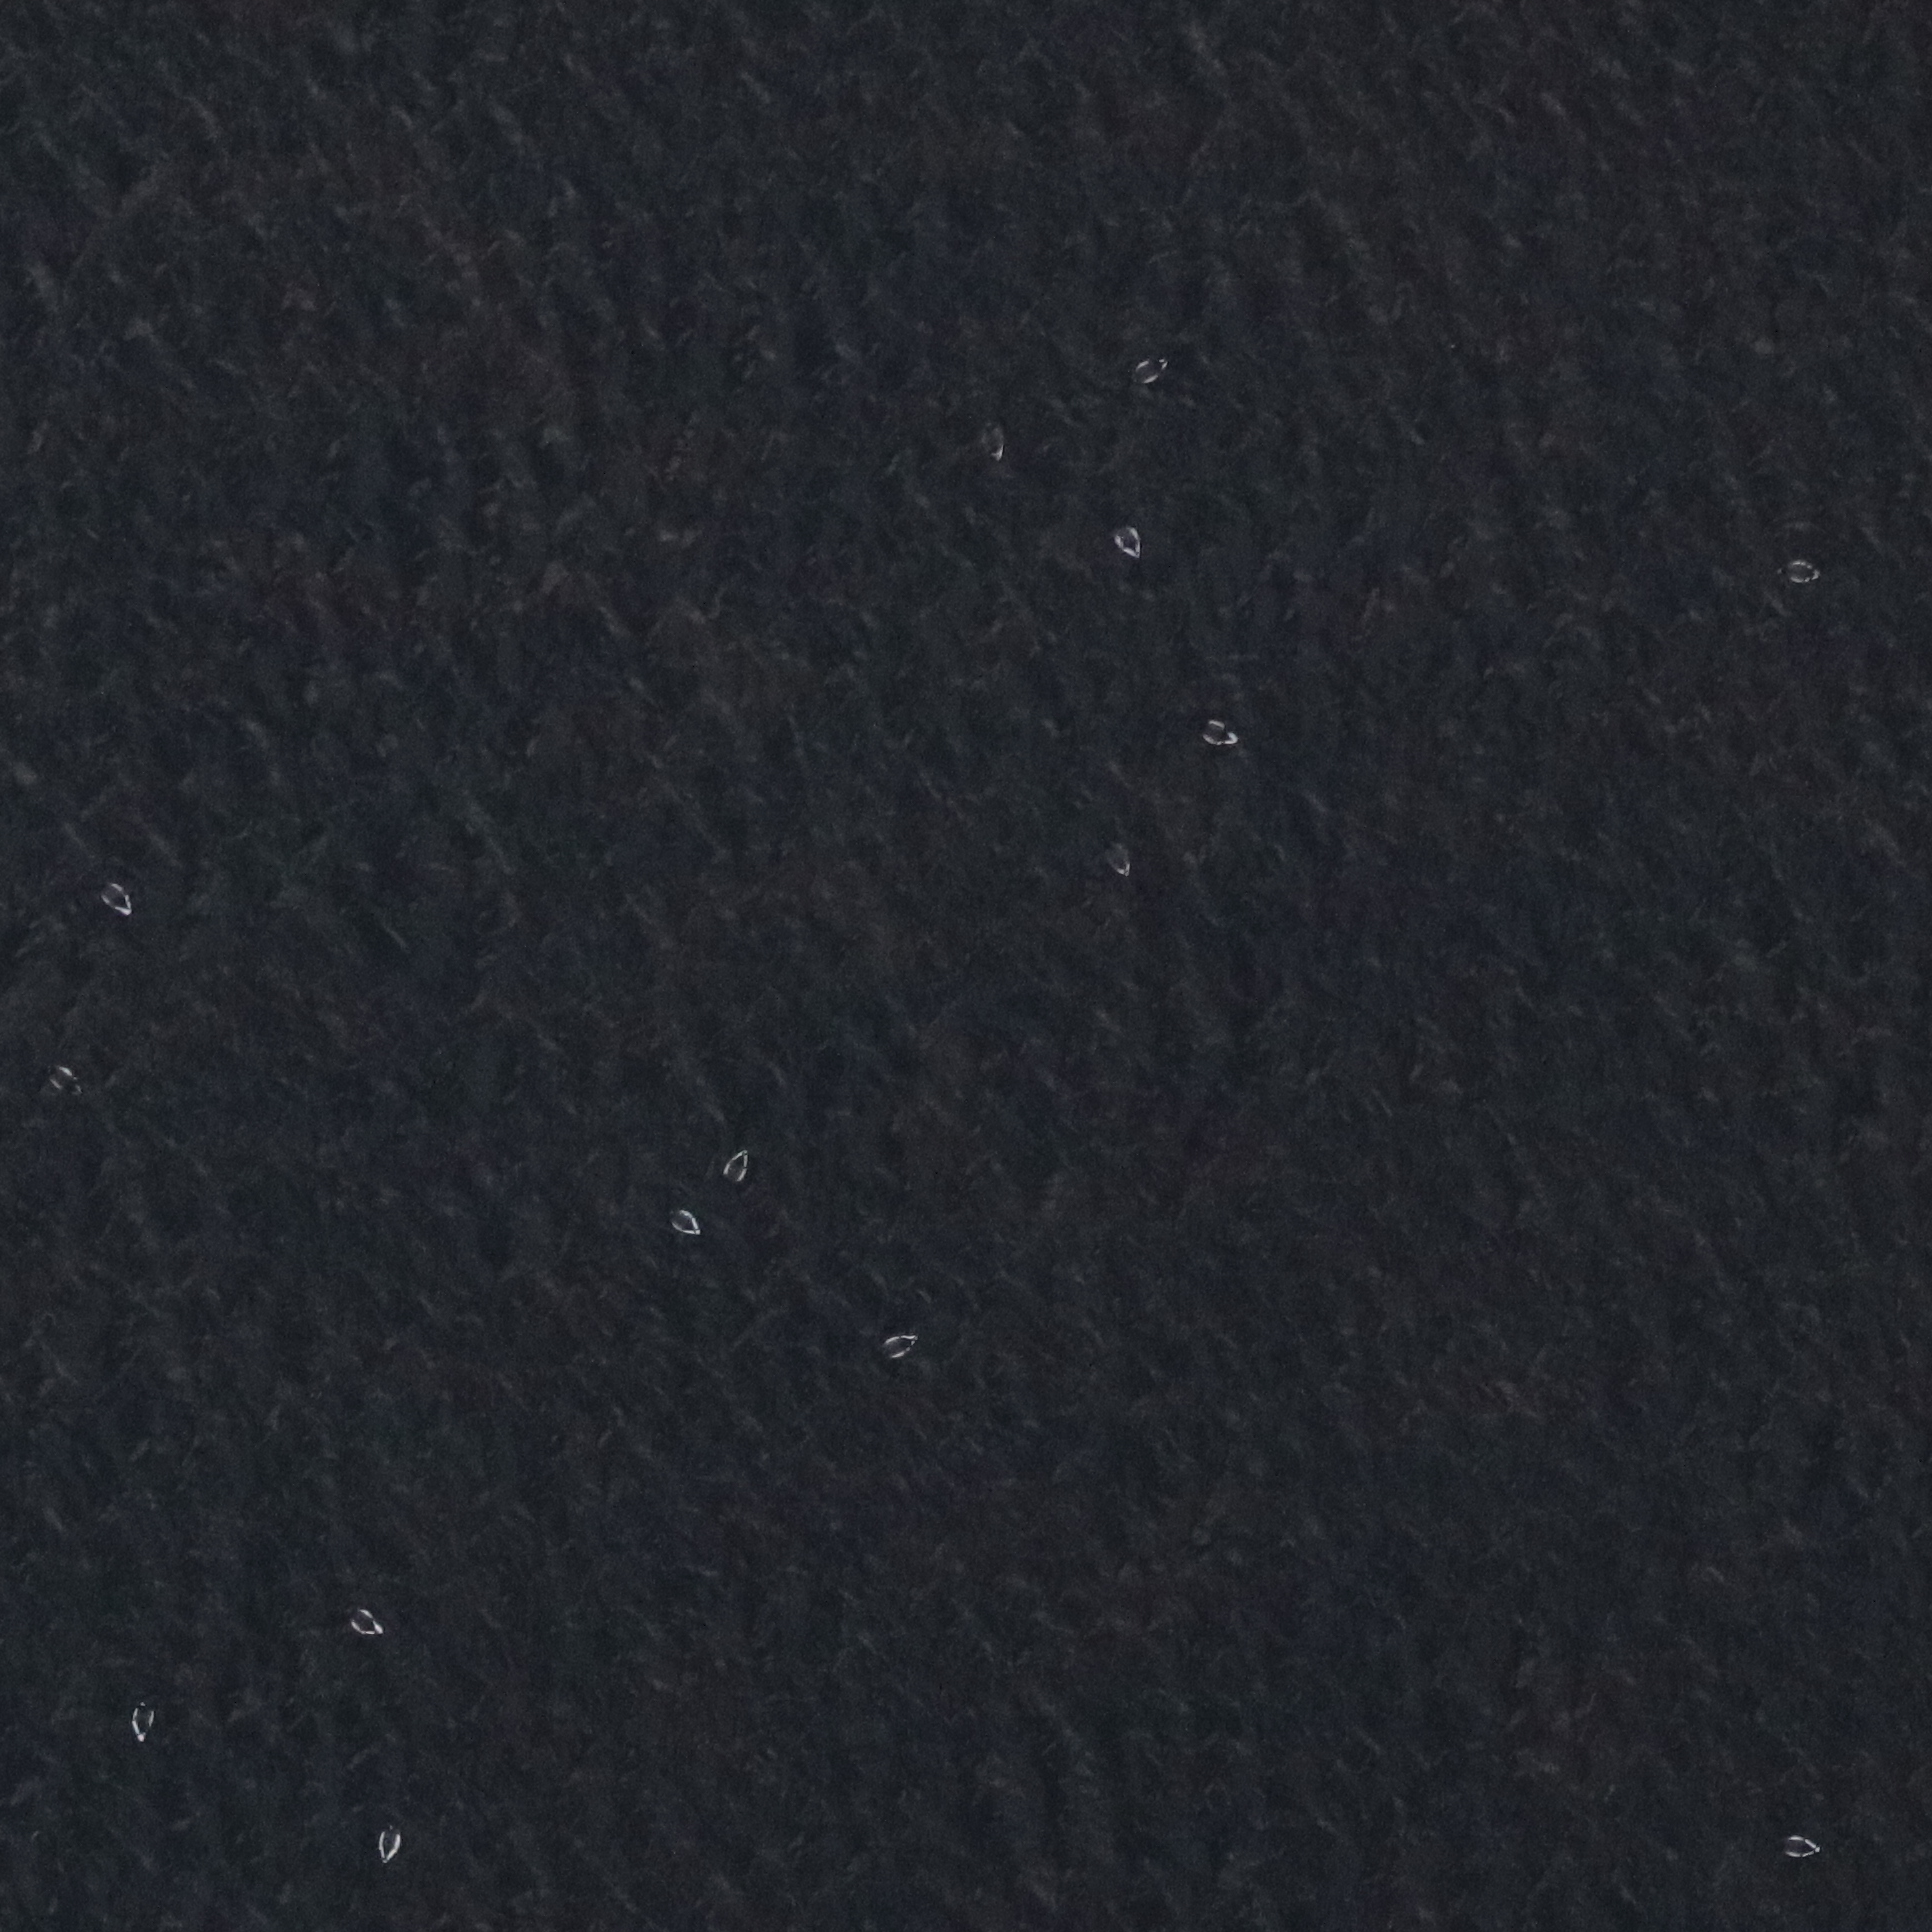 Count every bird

15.